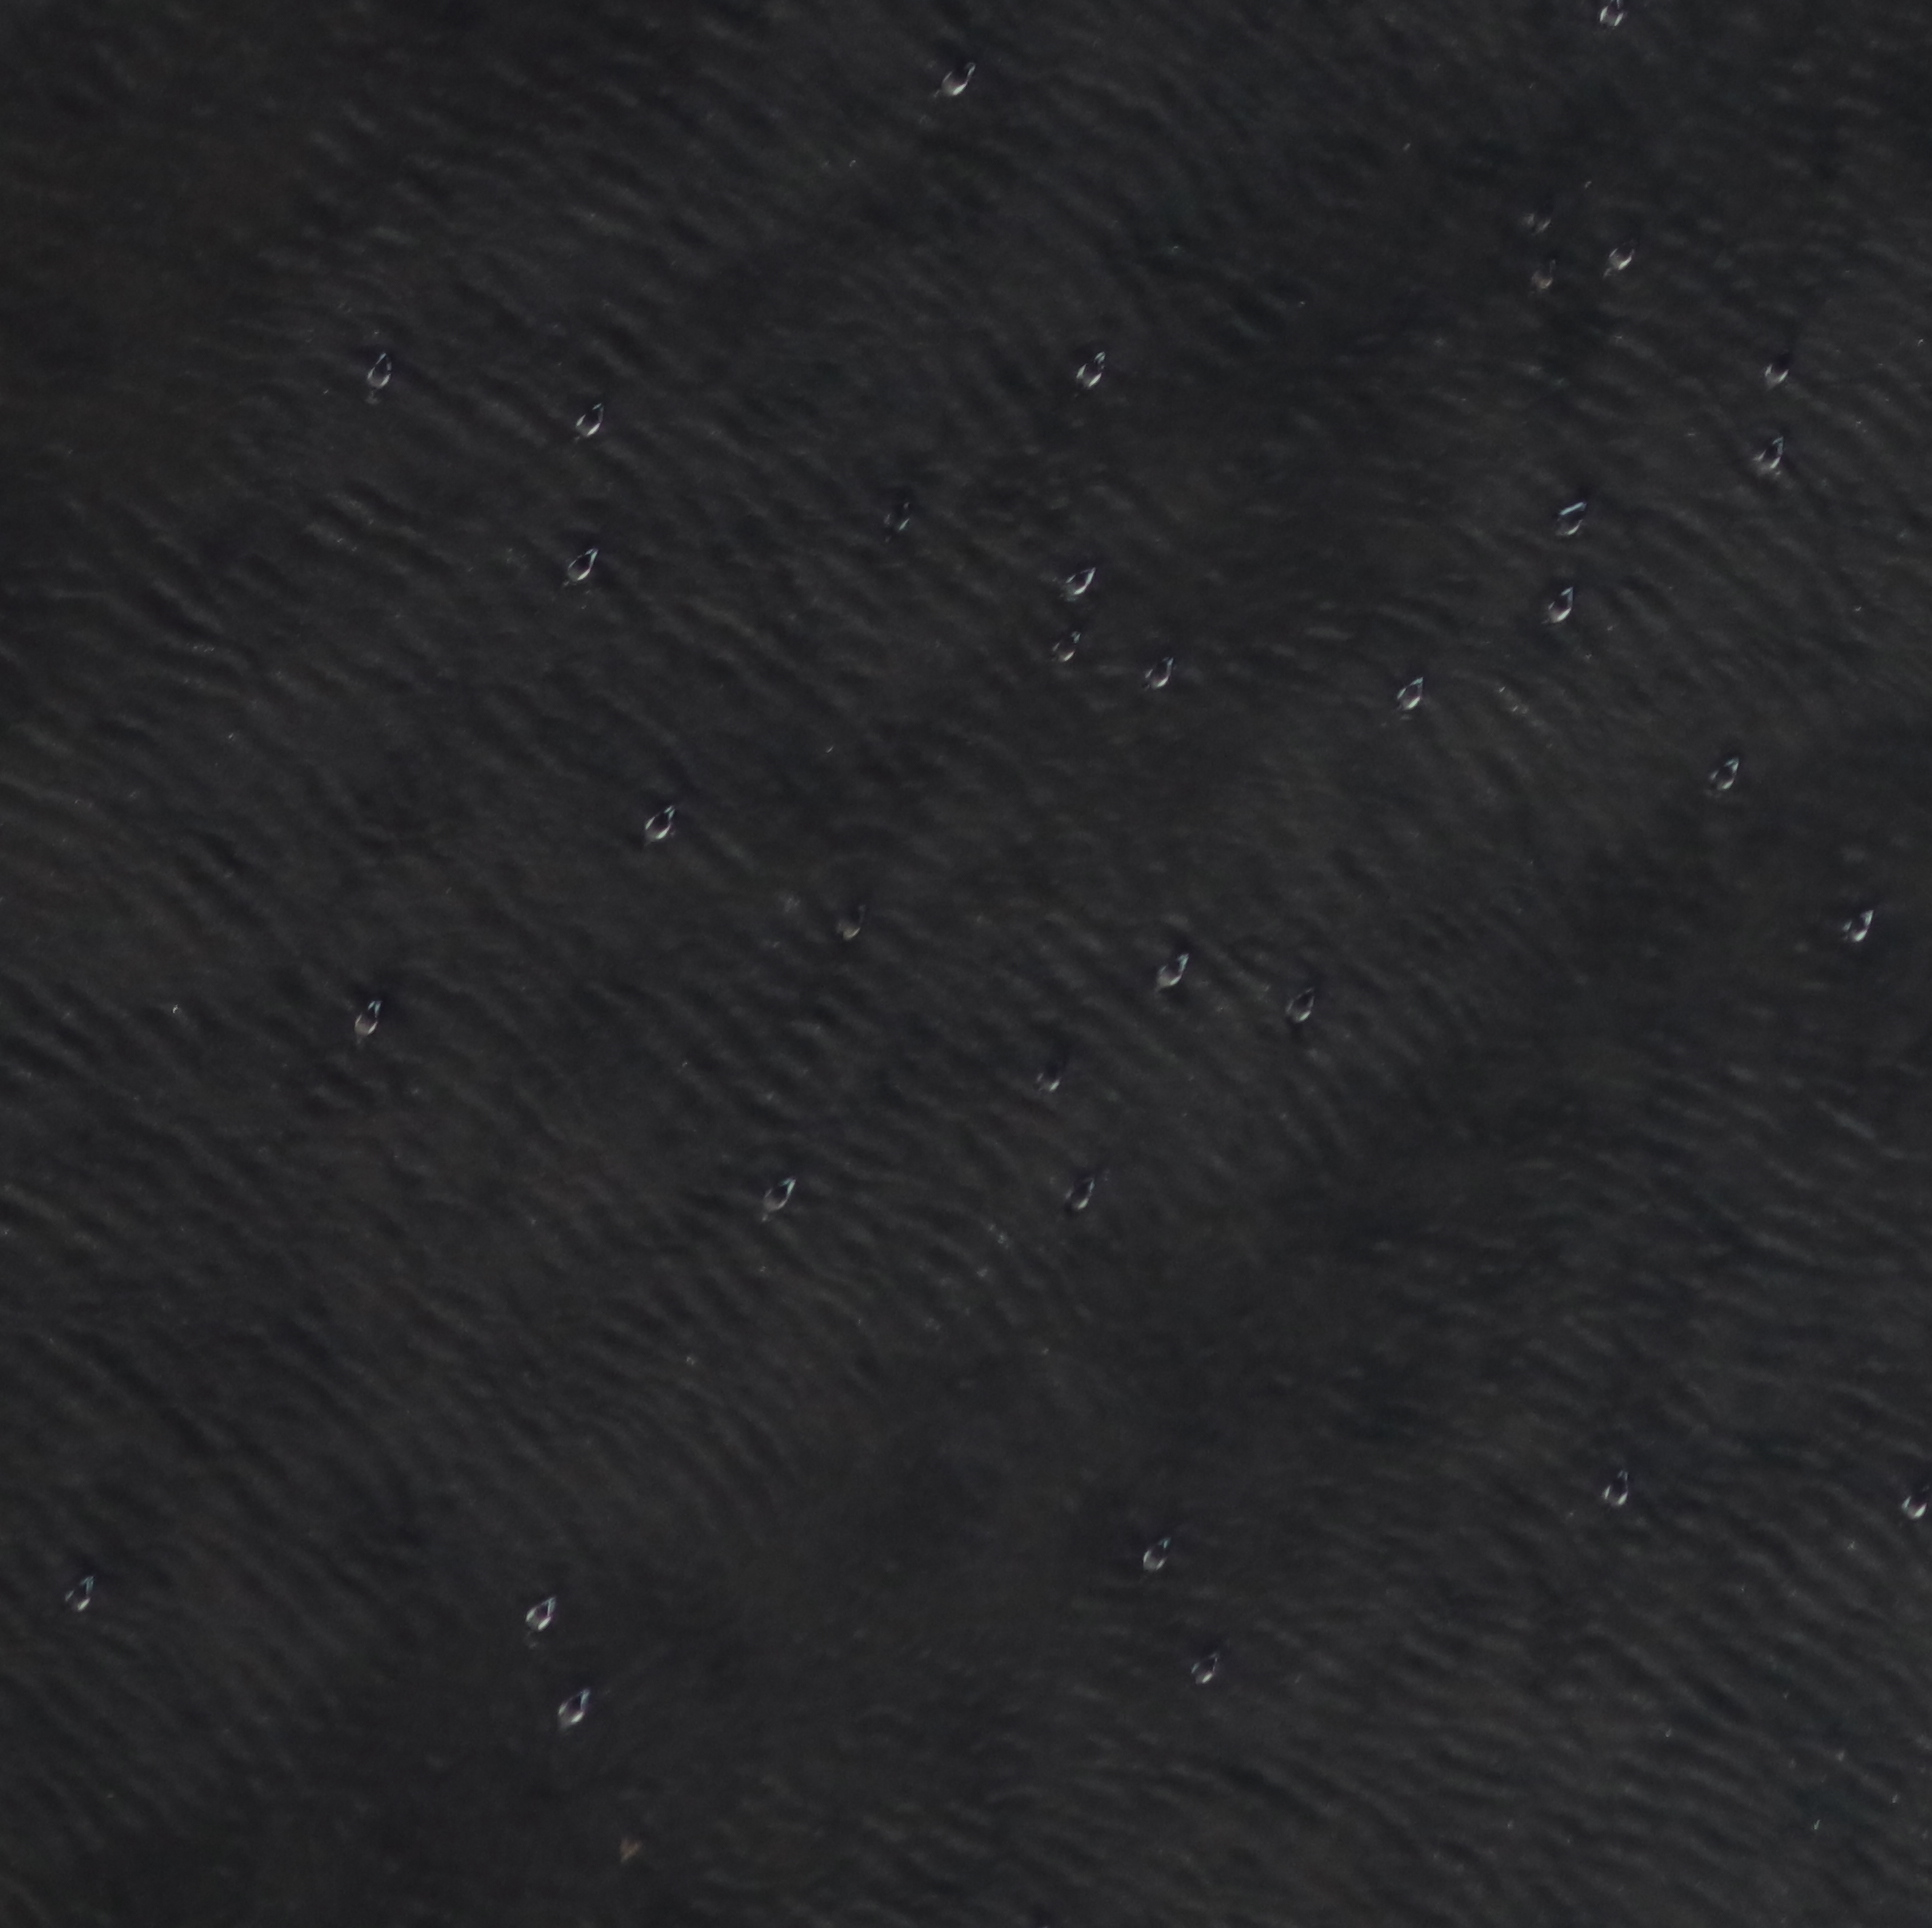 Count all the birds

35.